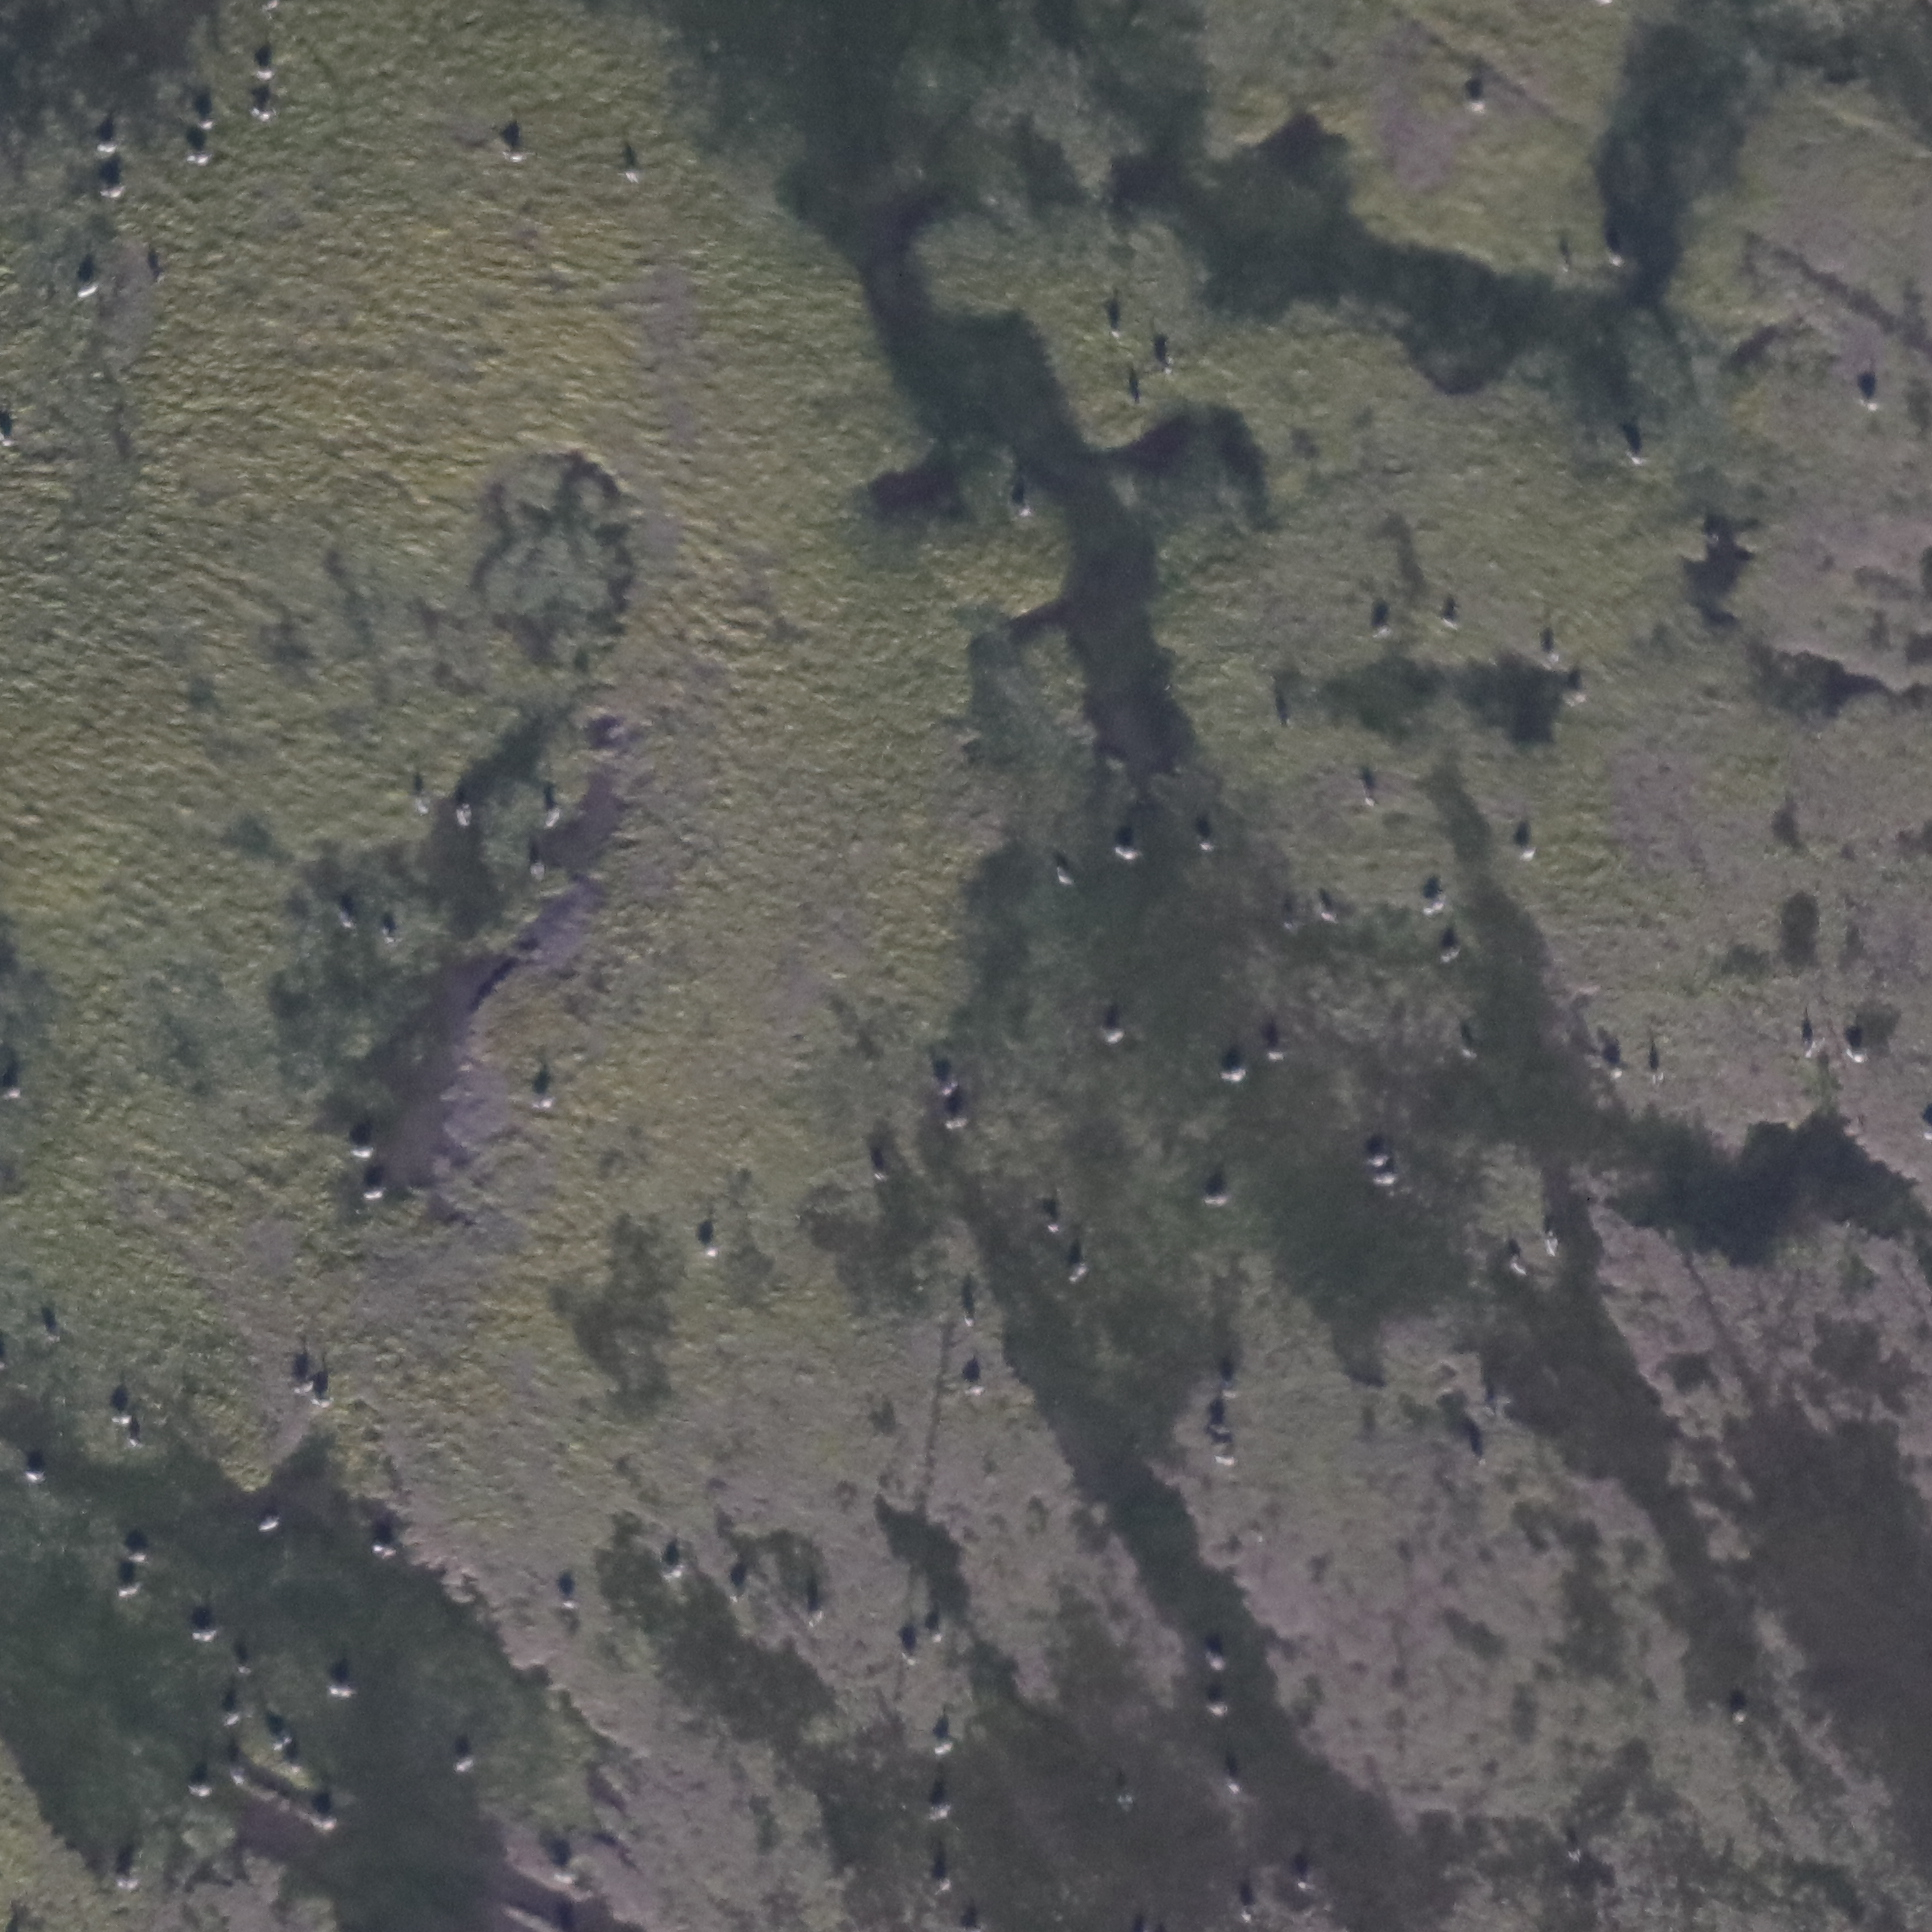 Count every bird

107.